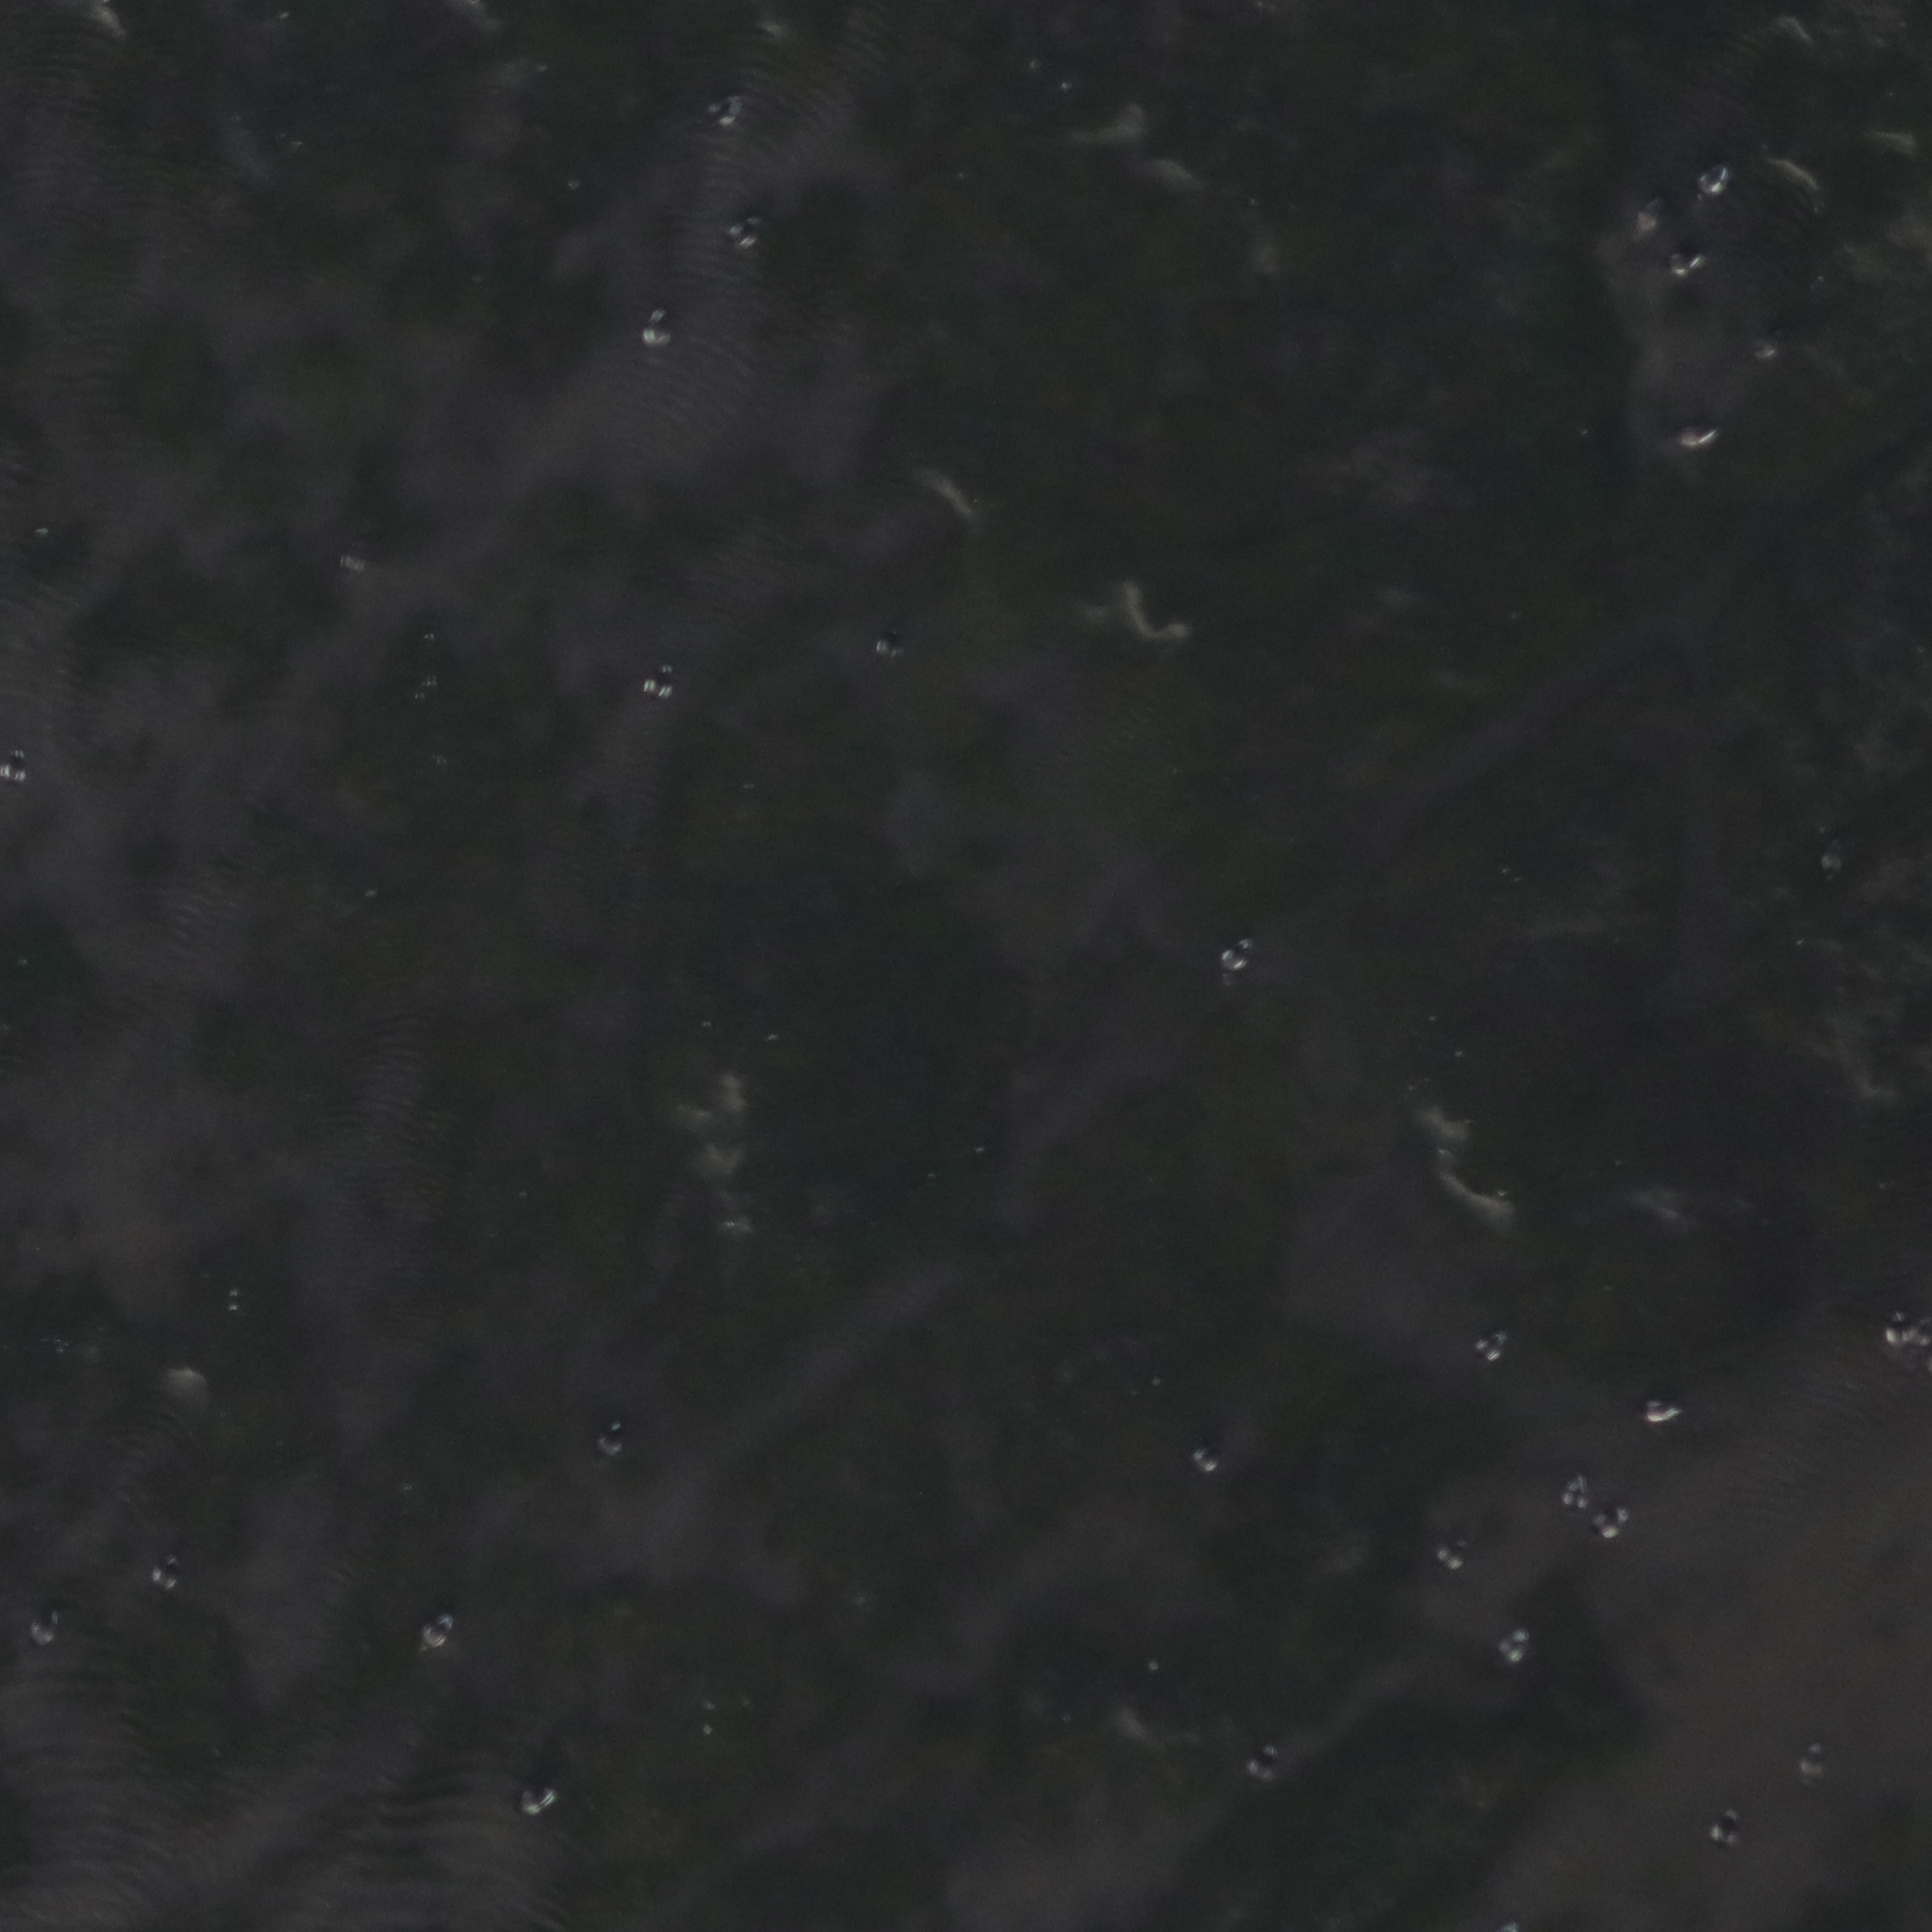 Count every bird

27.